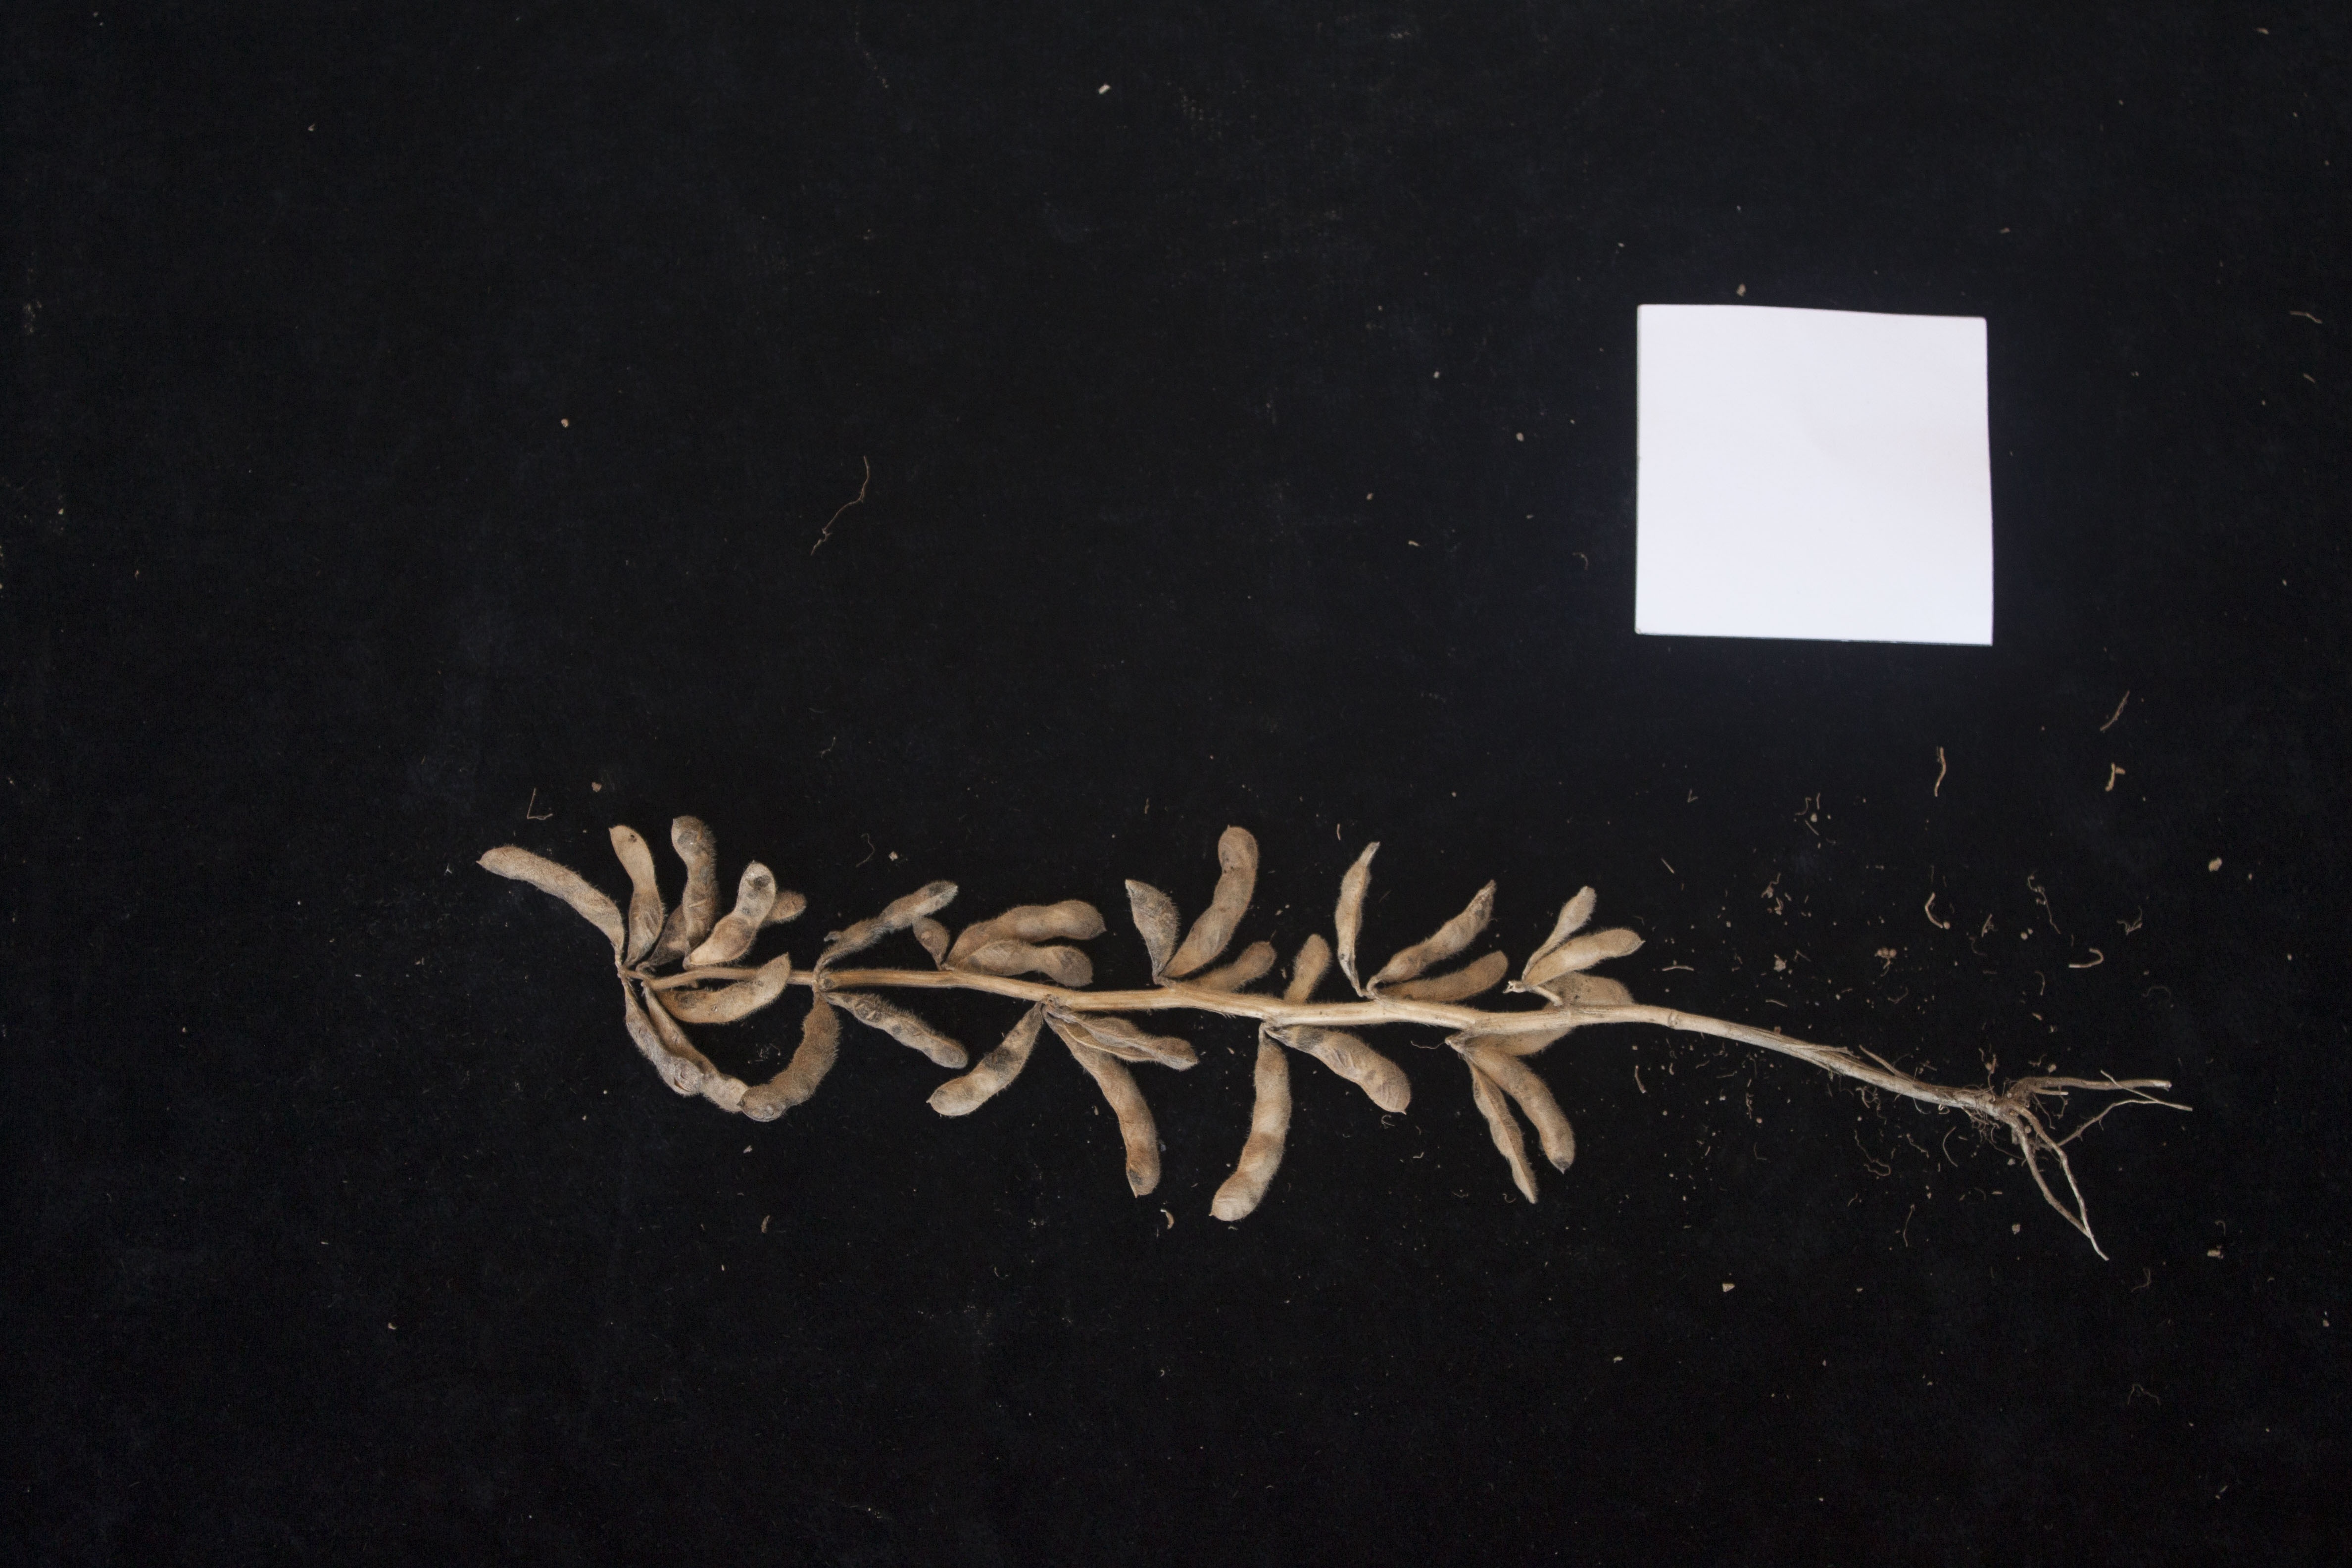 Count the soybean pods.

31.